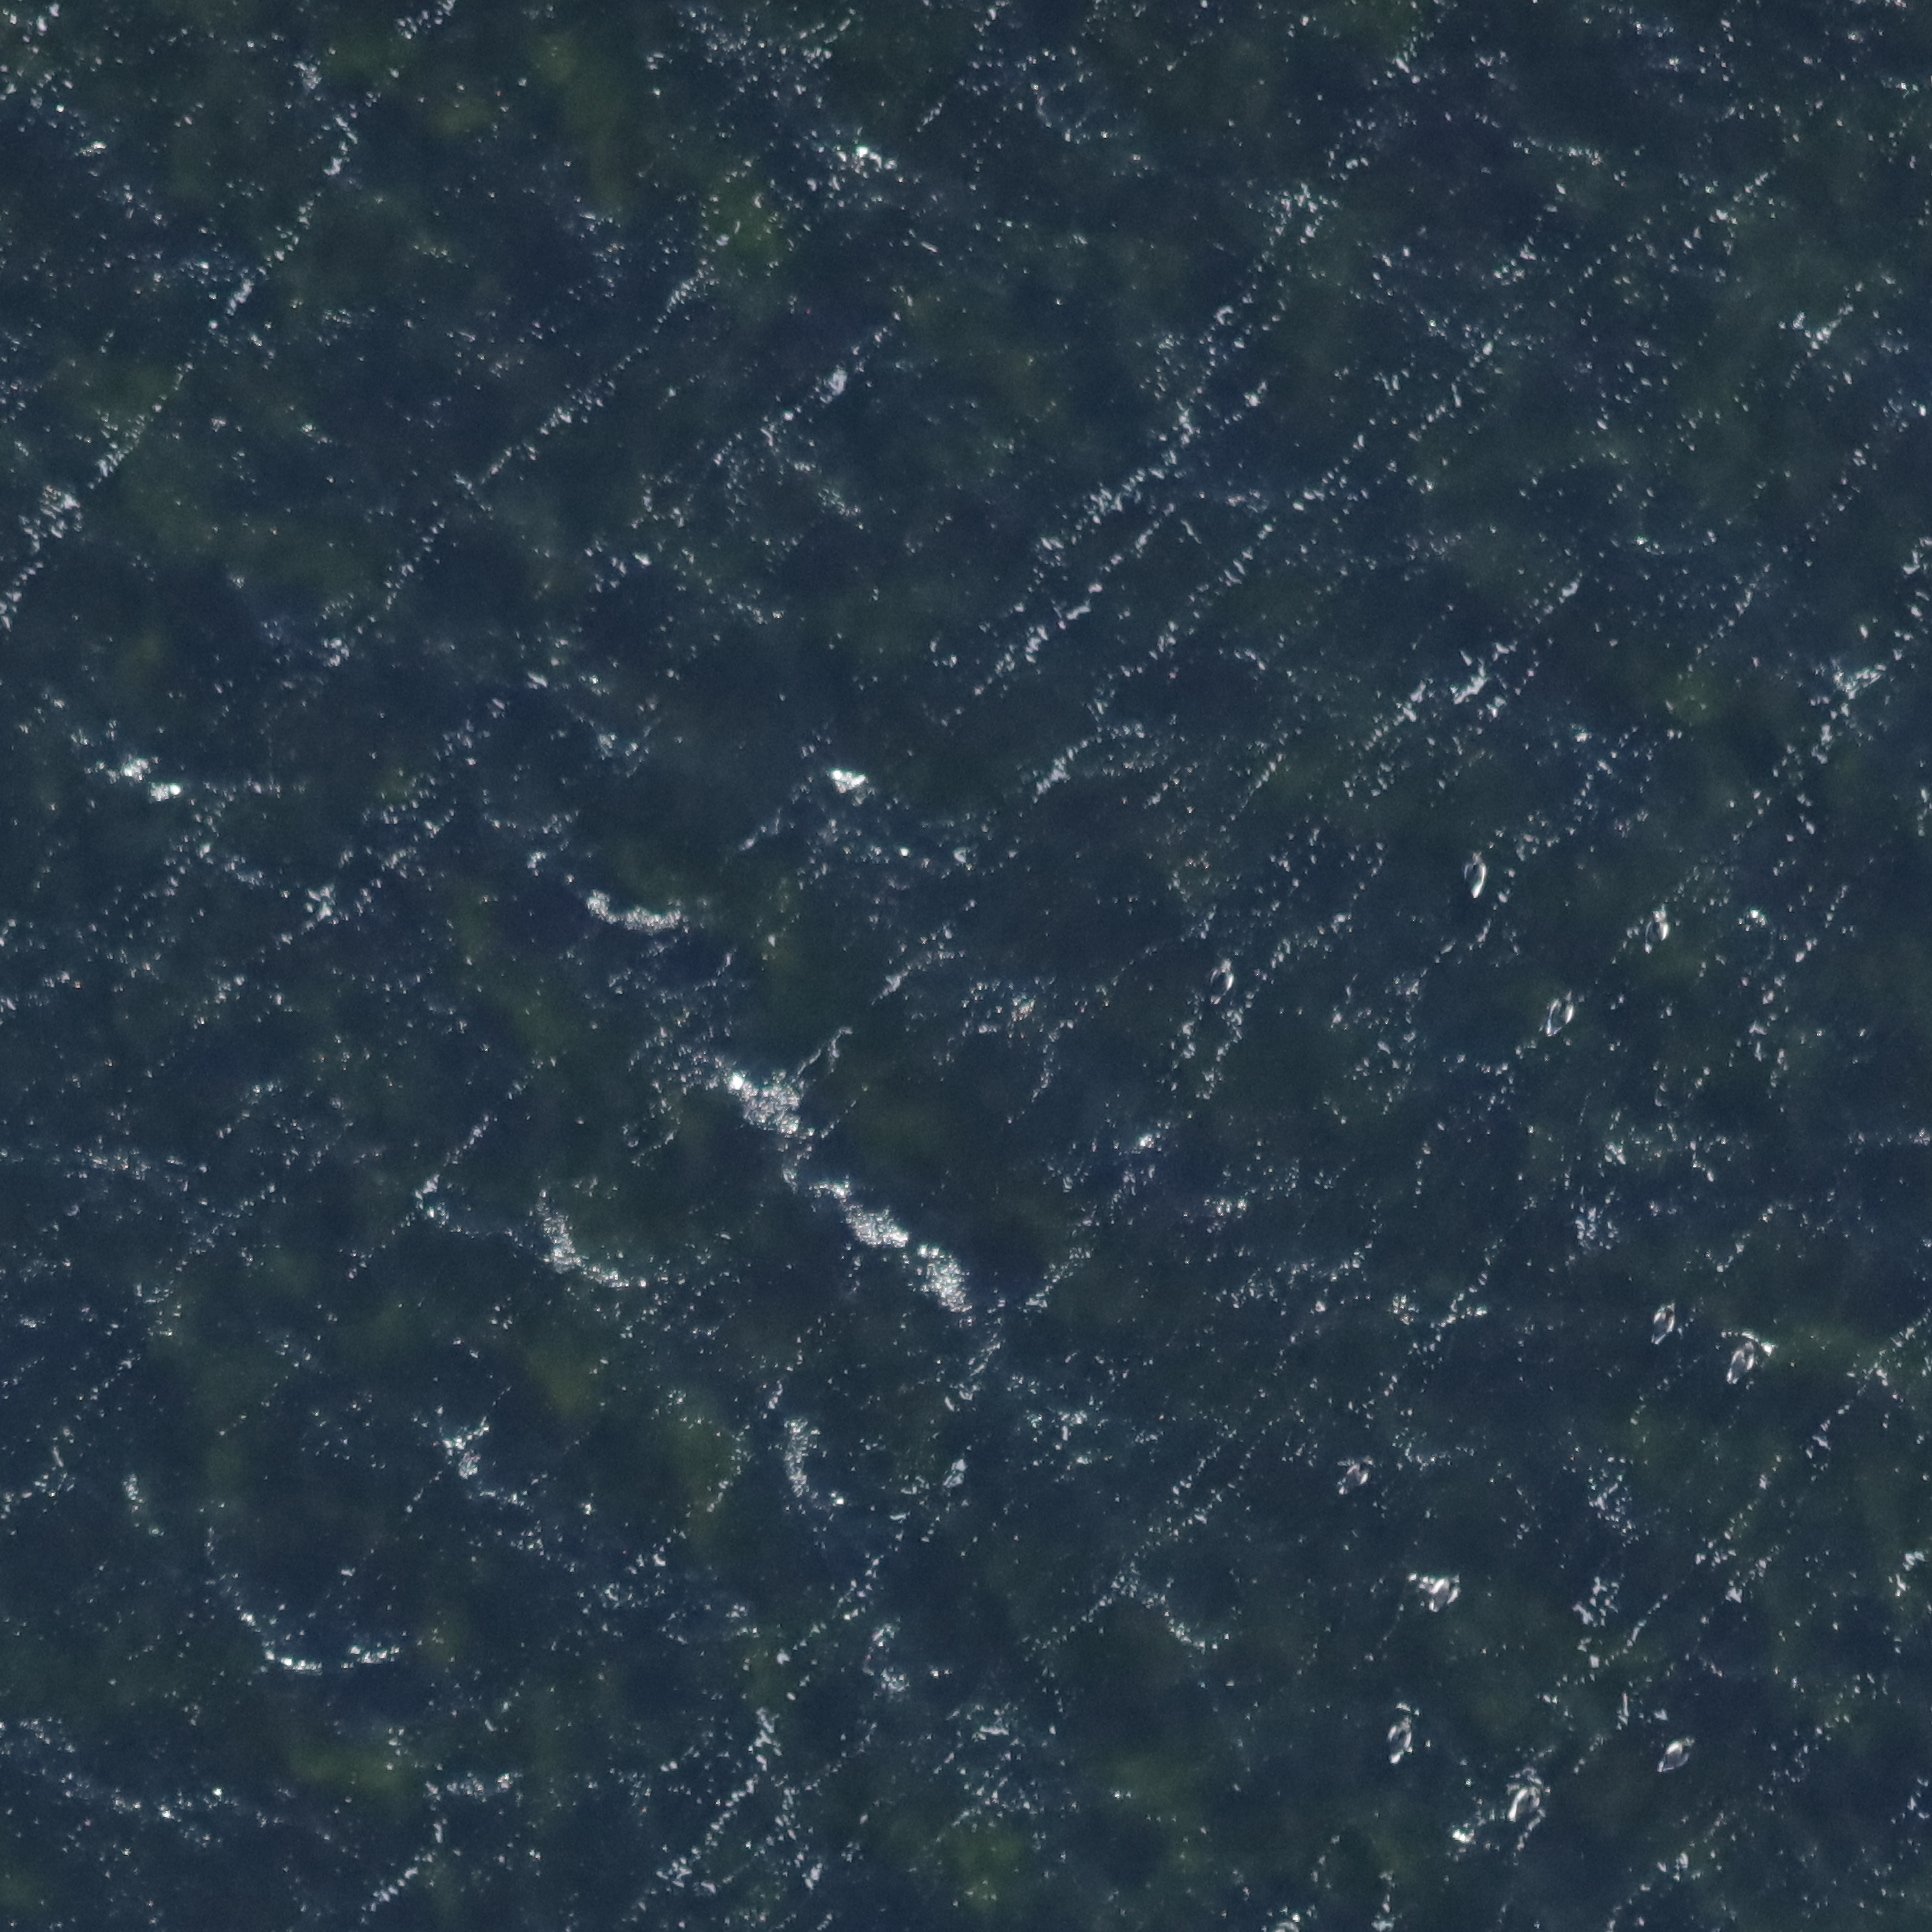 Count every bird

11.